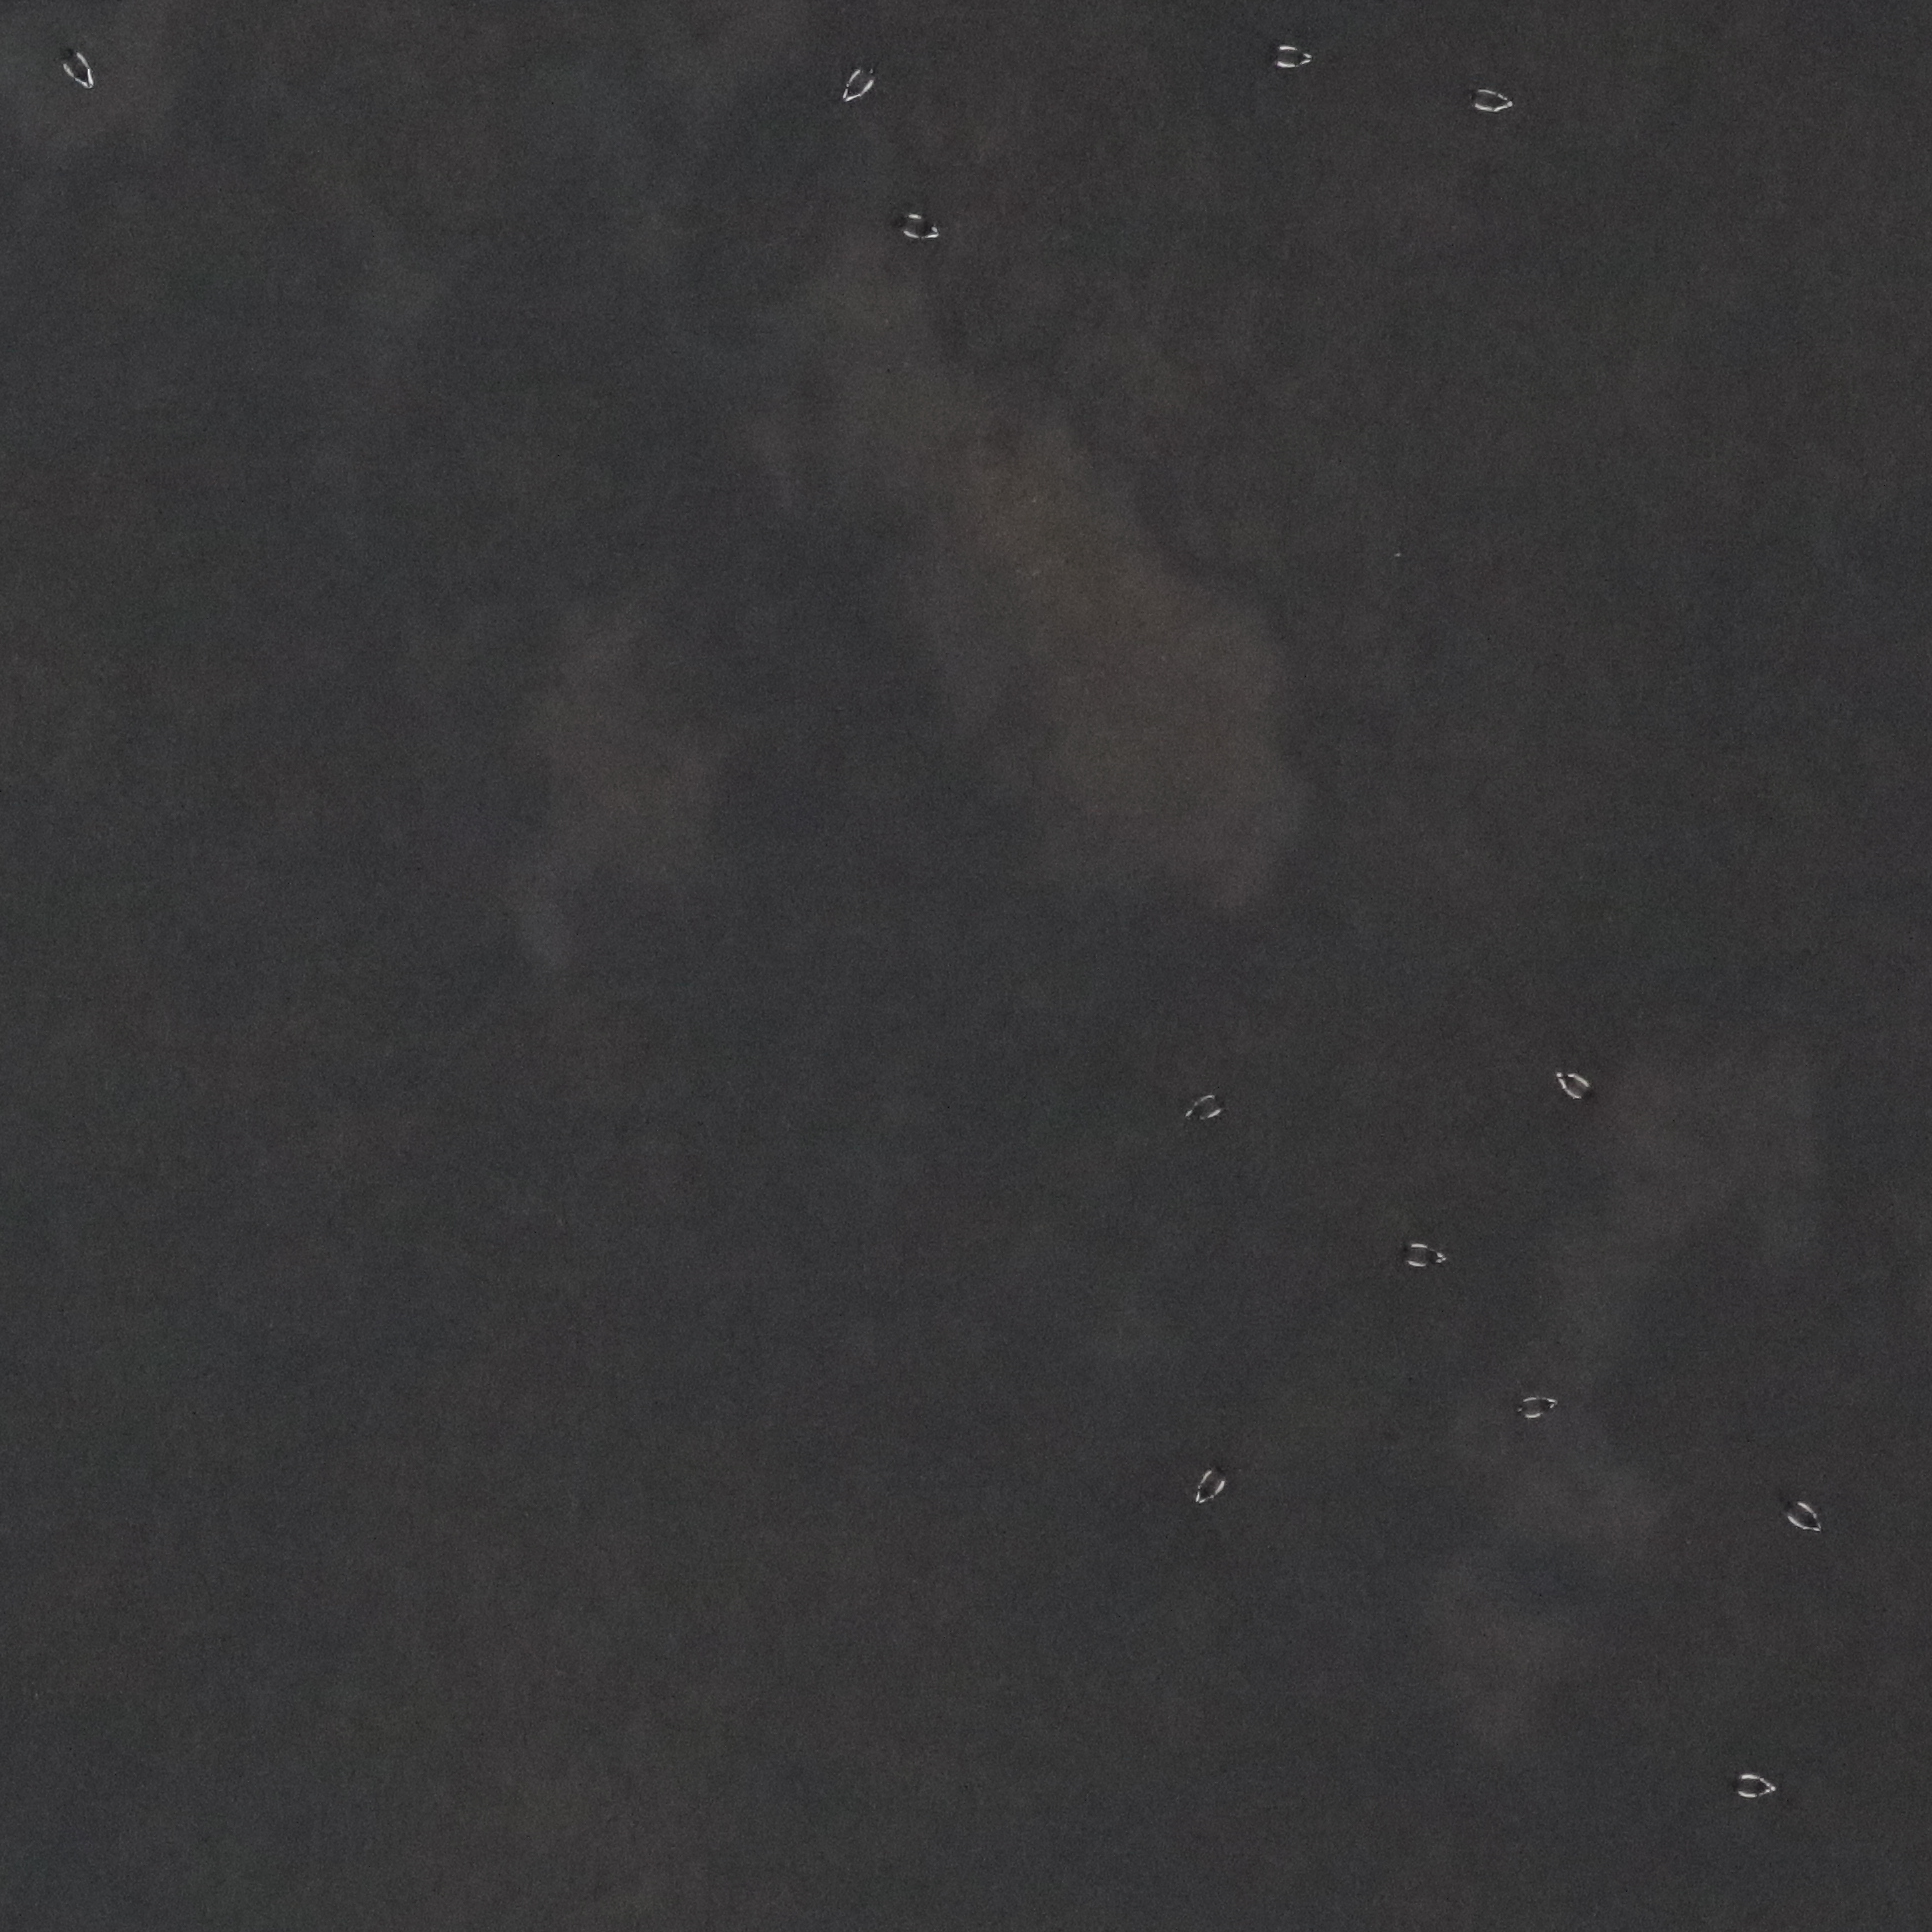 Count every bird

12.